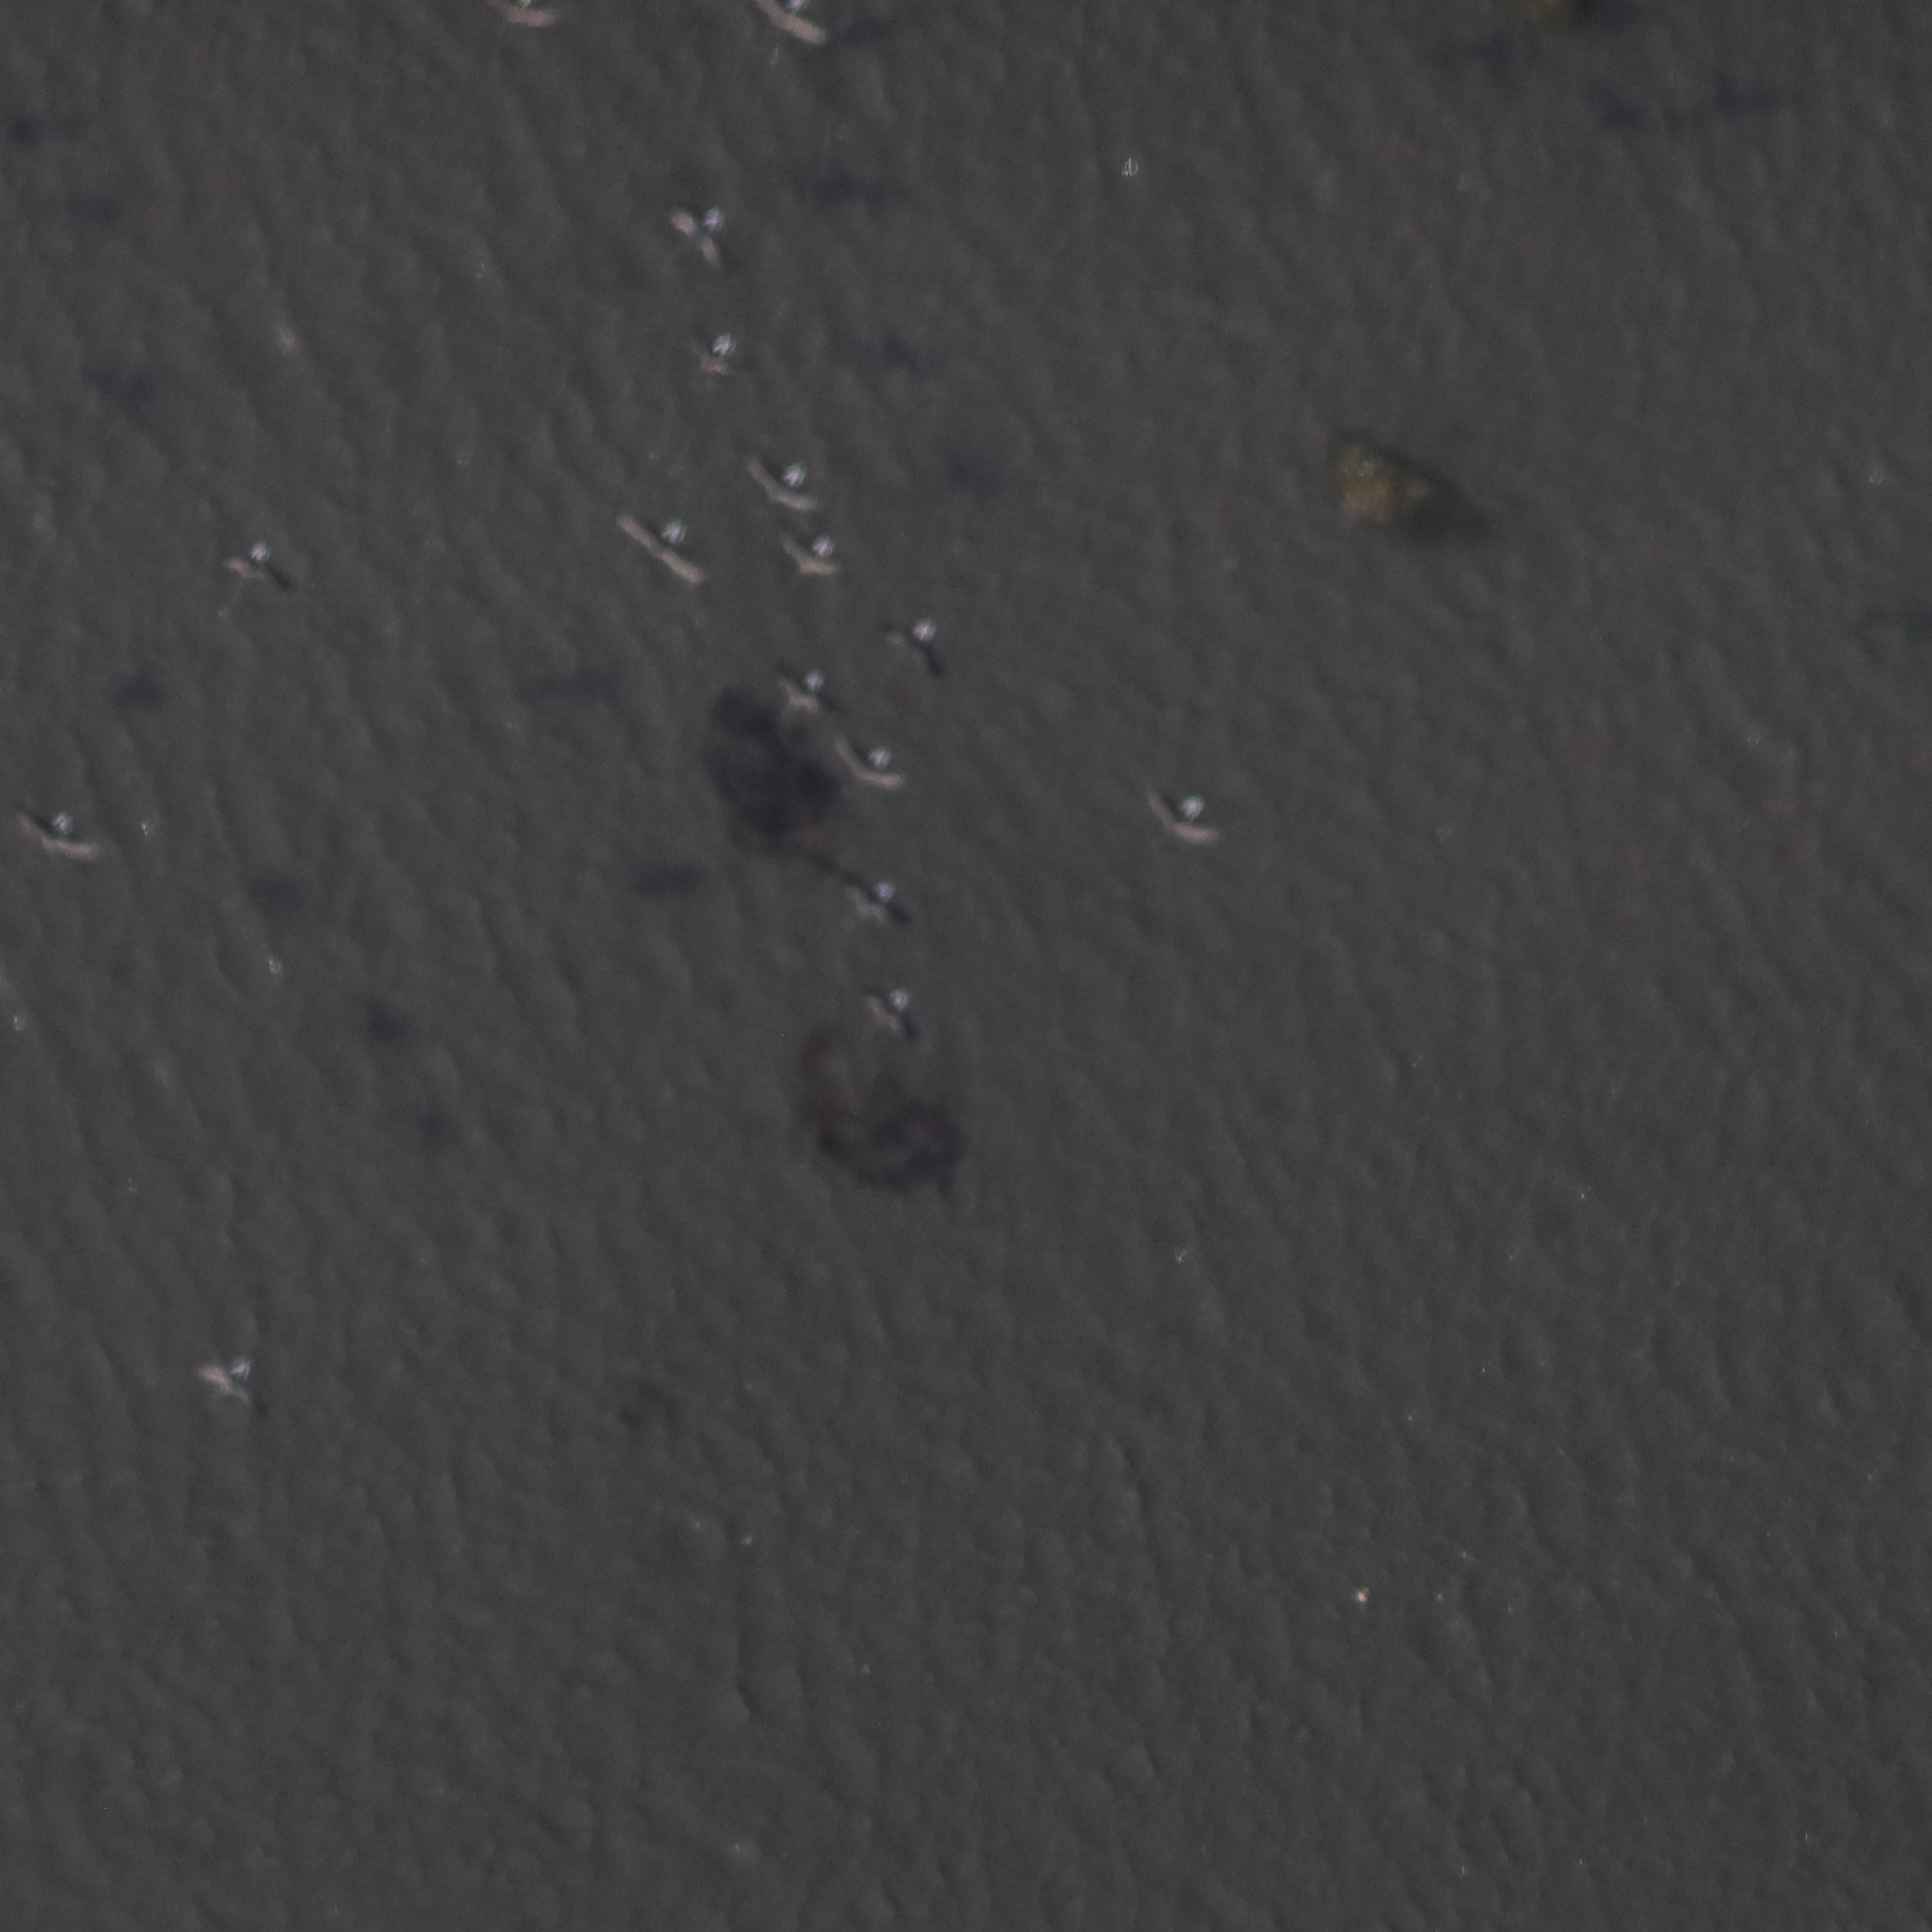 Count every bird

16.